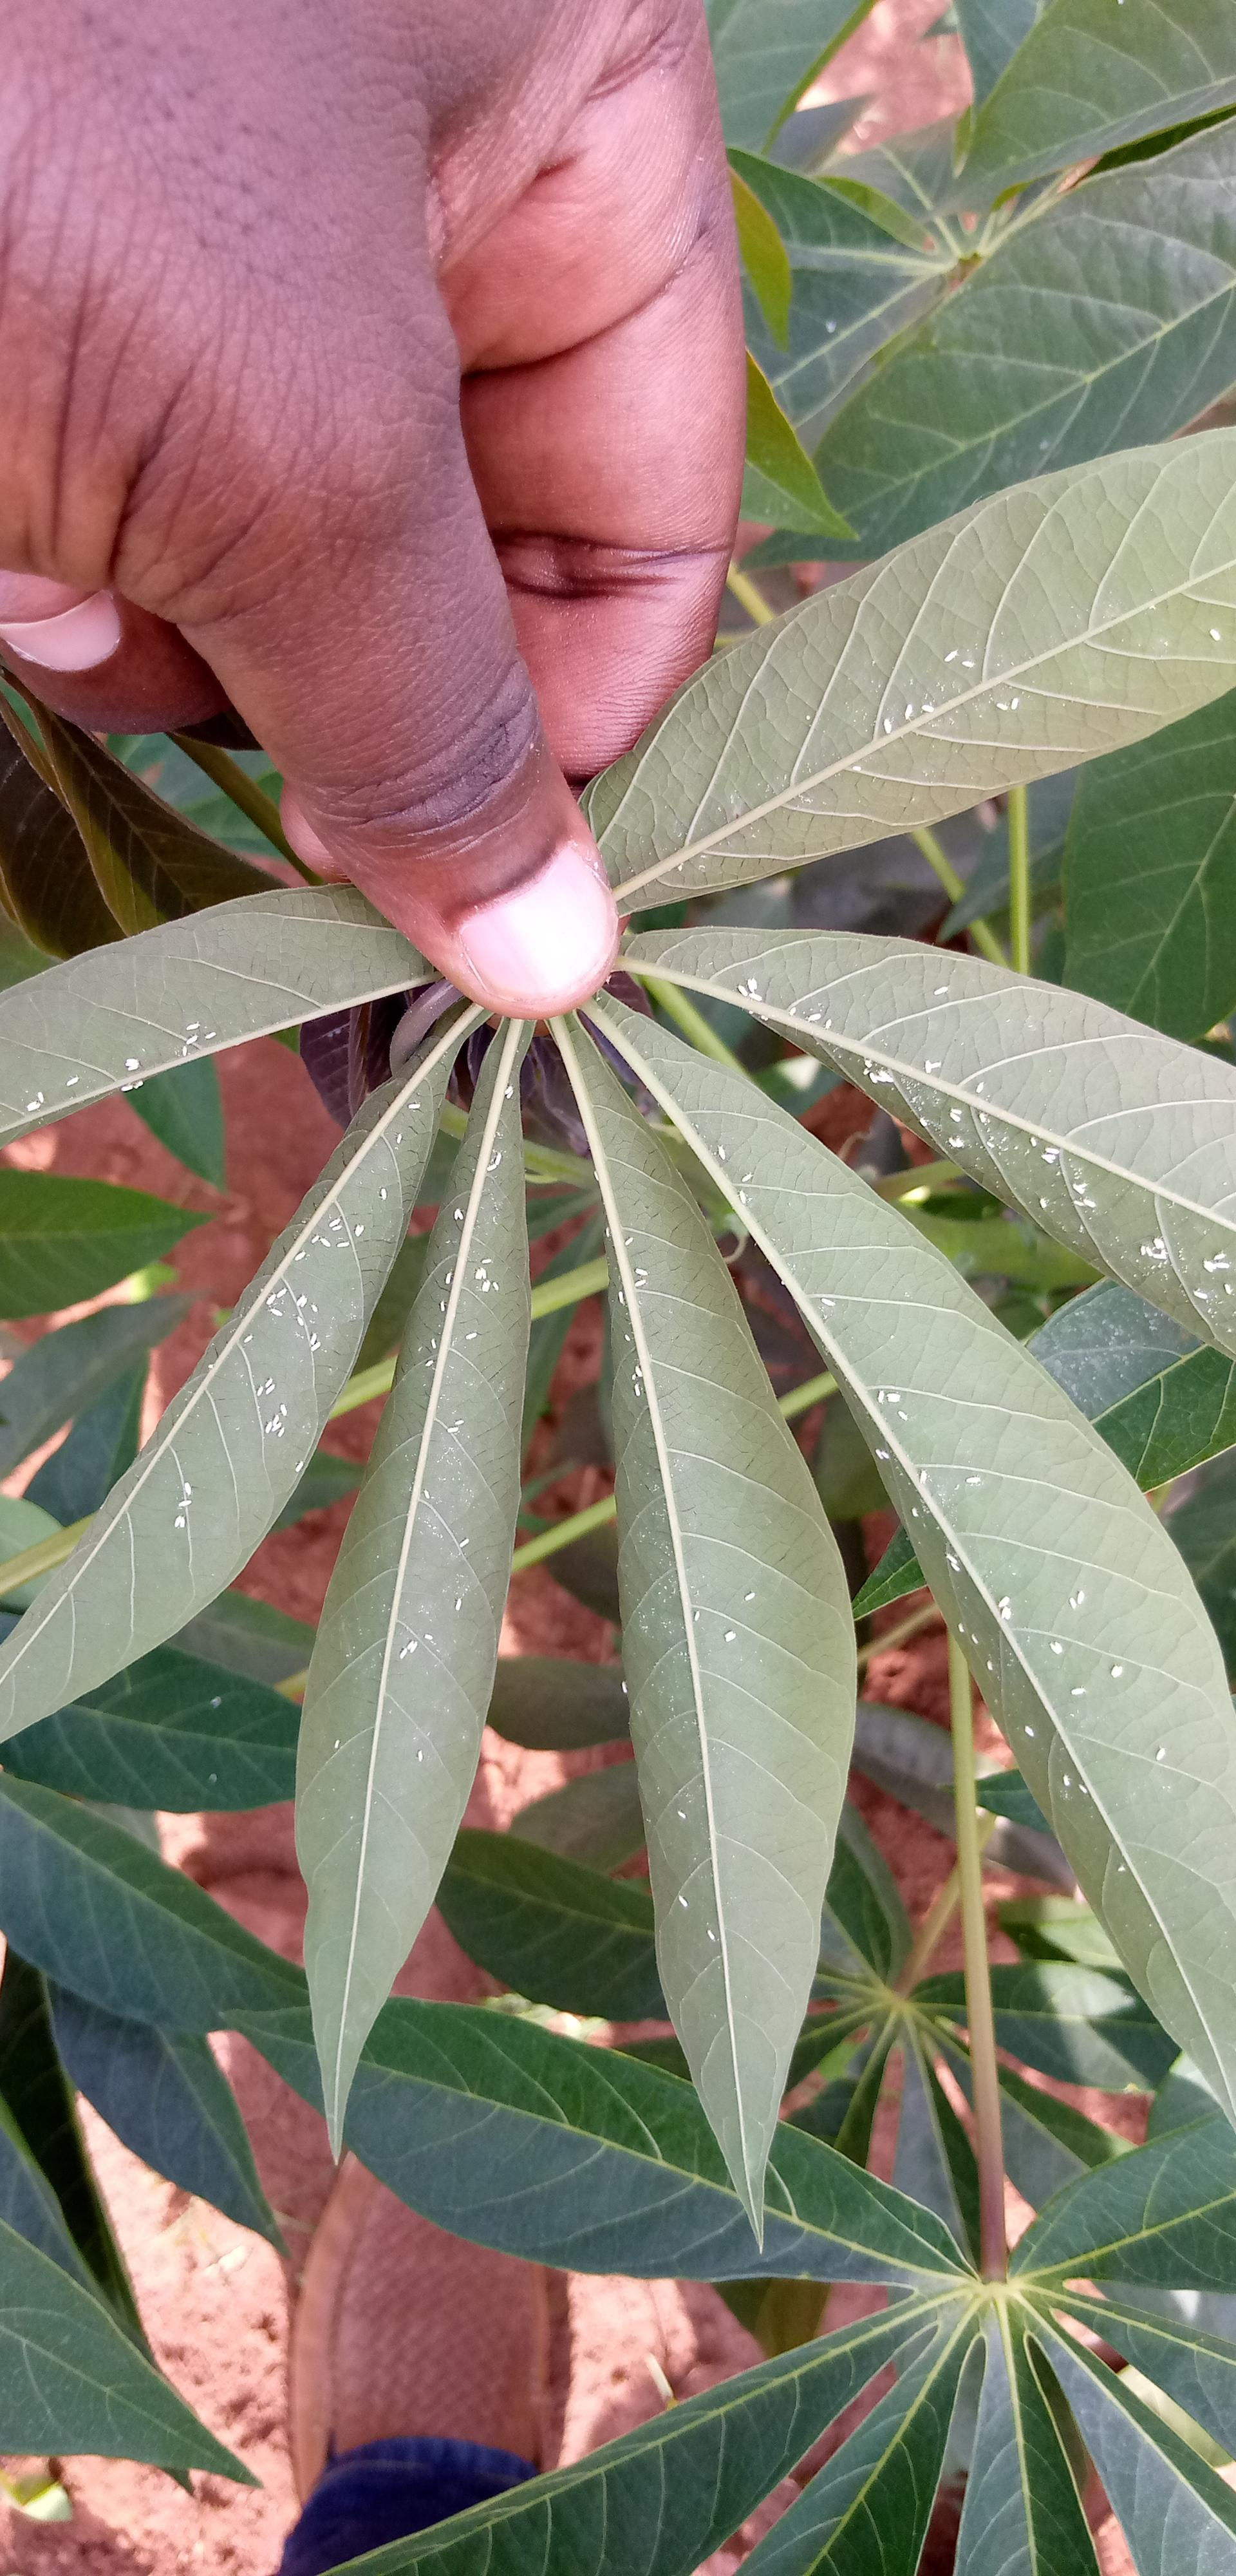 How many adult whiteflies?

175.